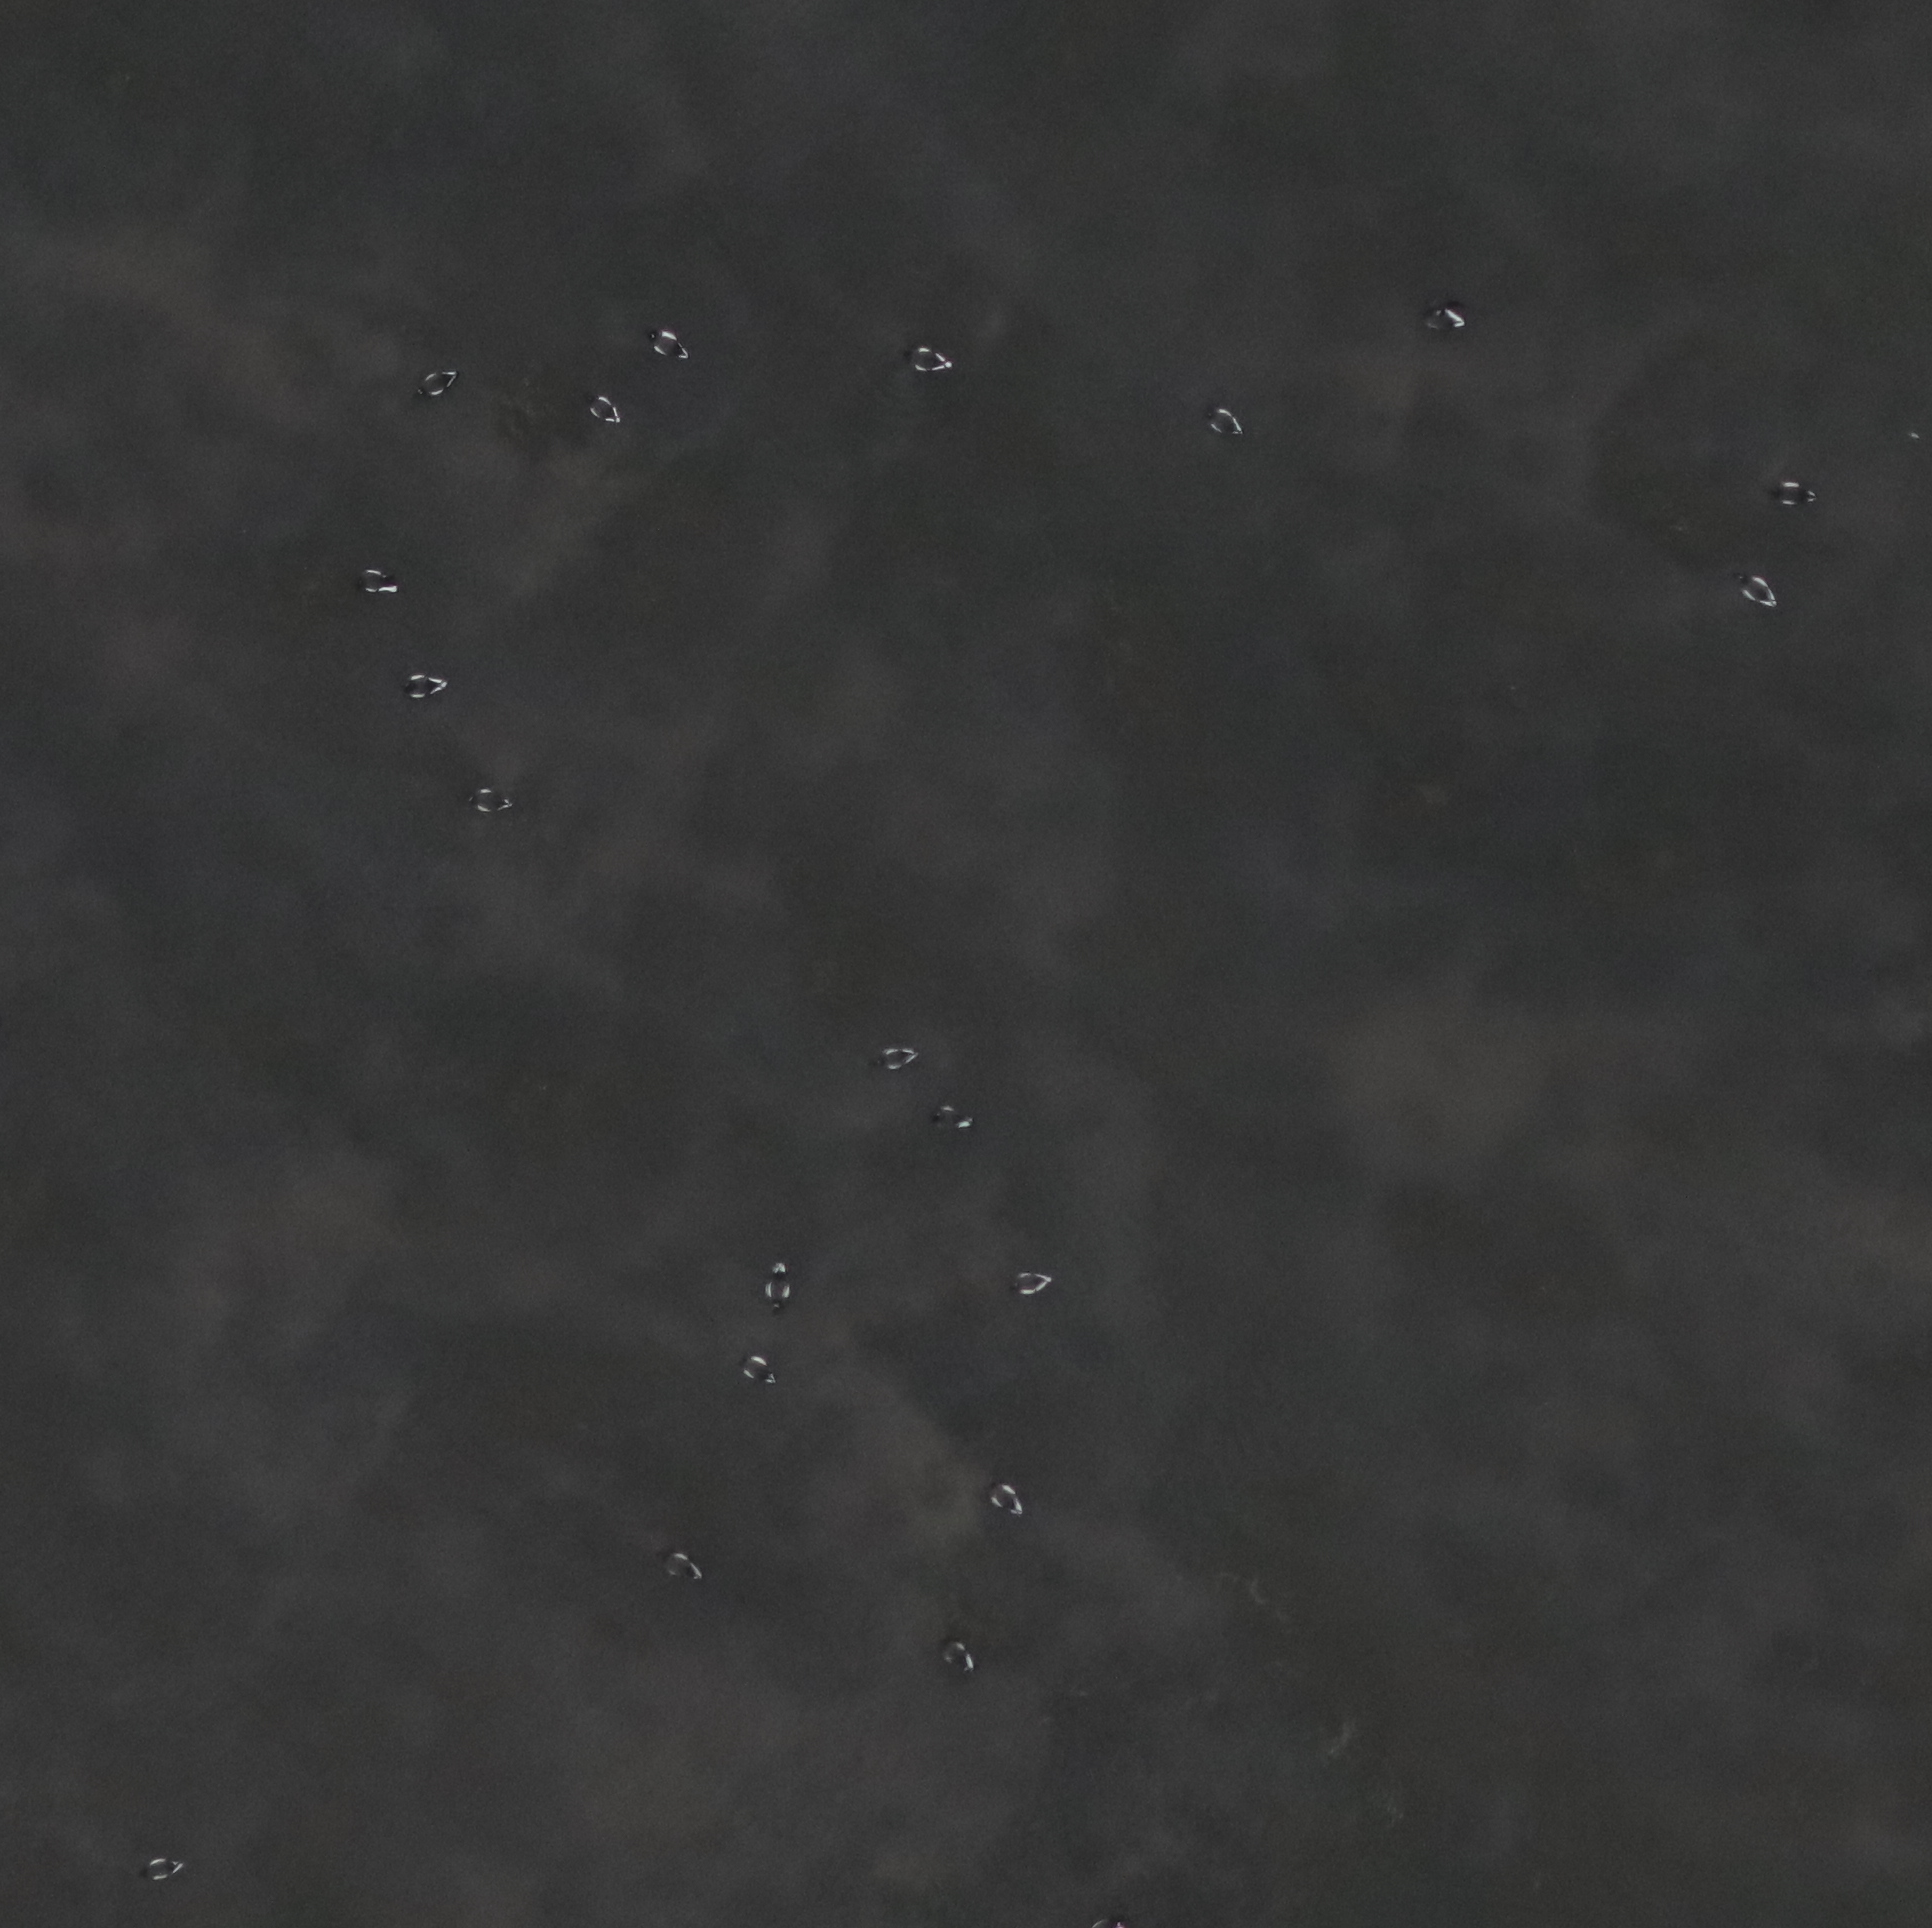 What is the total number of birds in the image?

20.